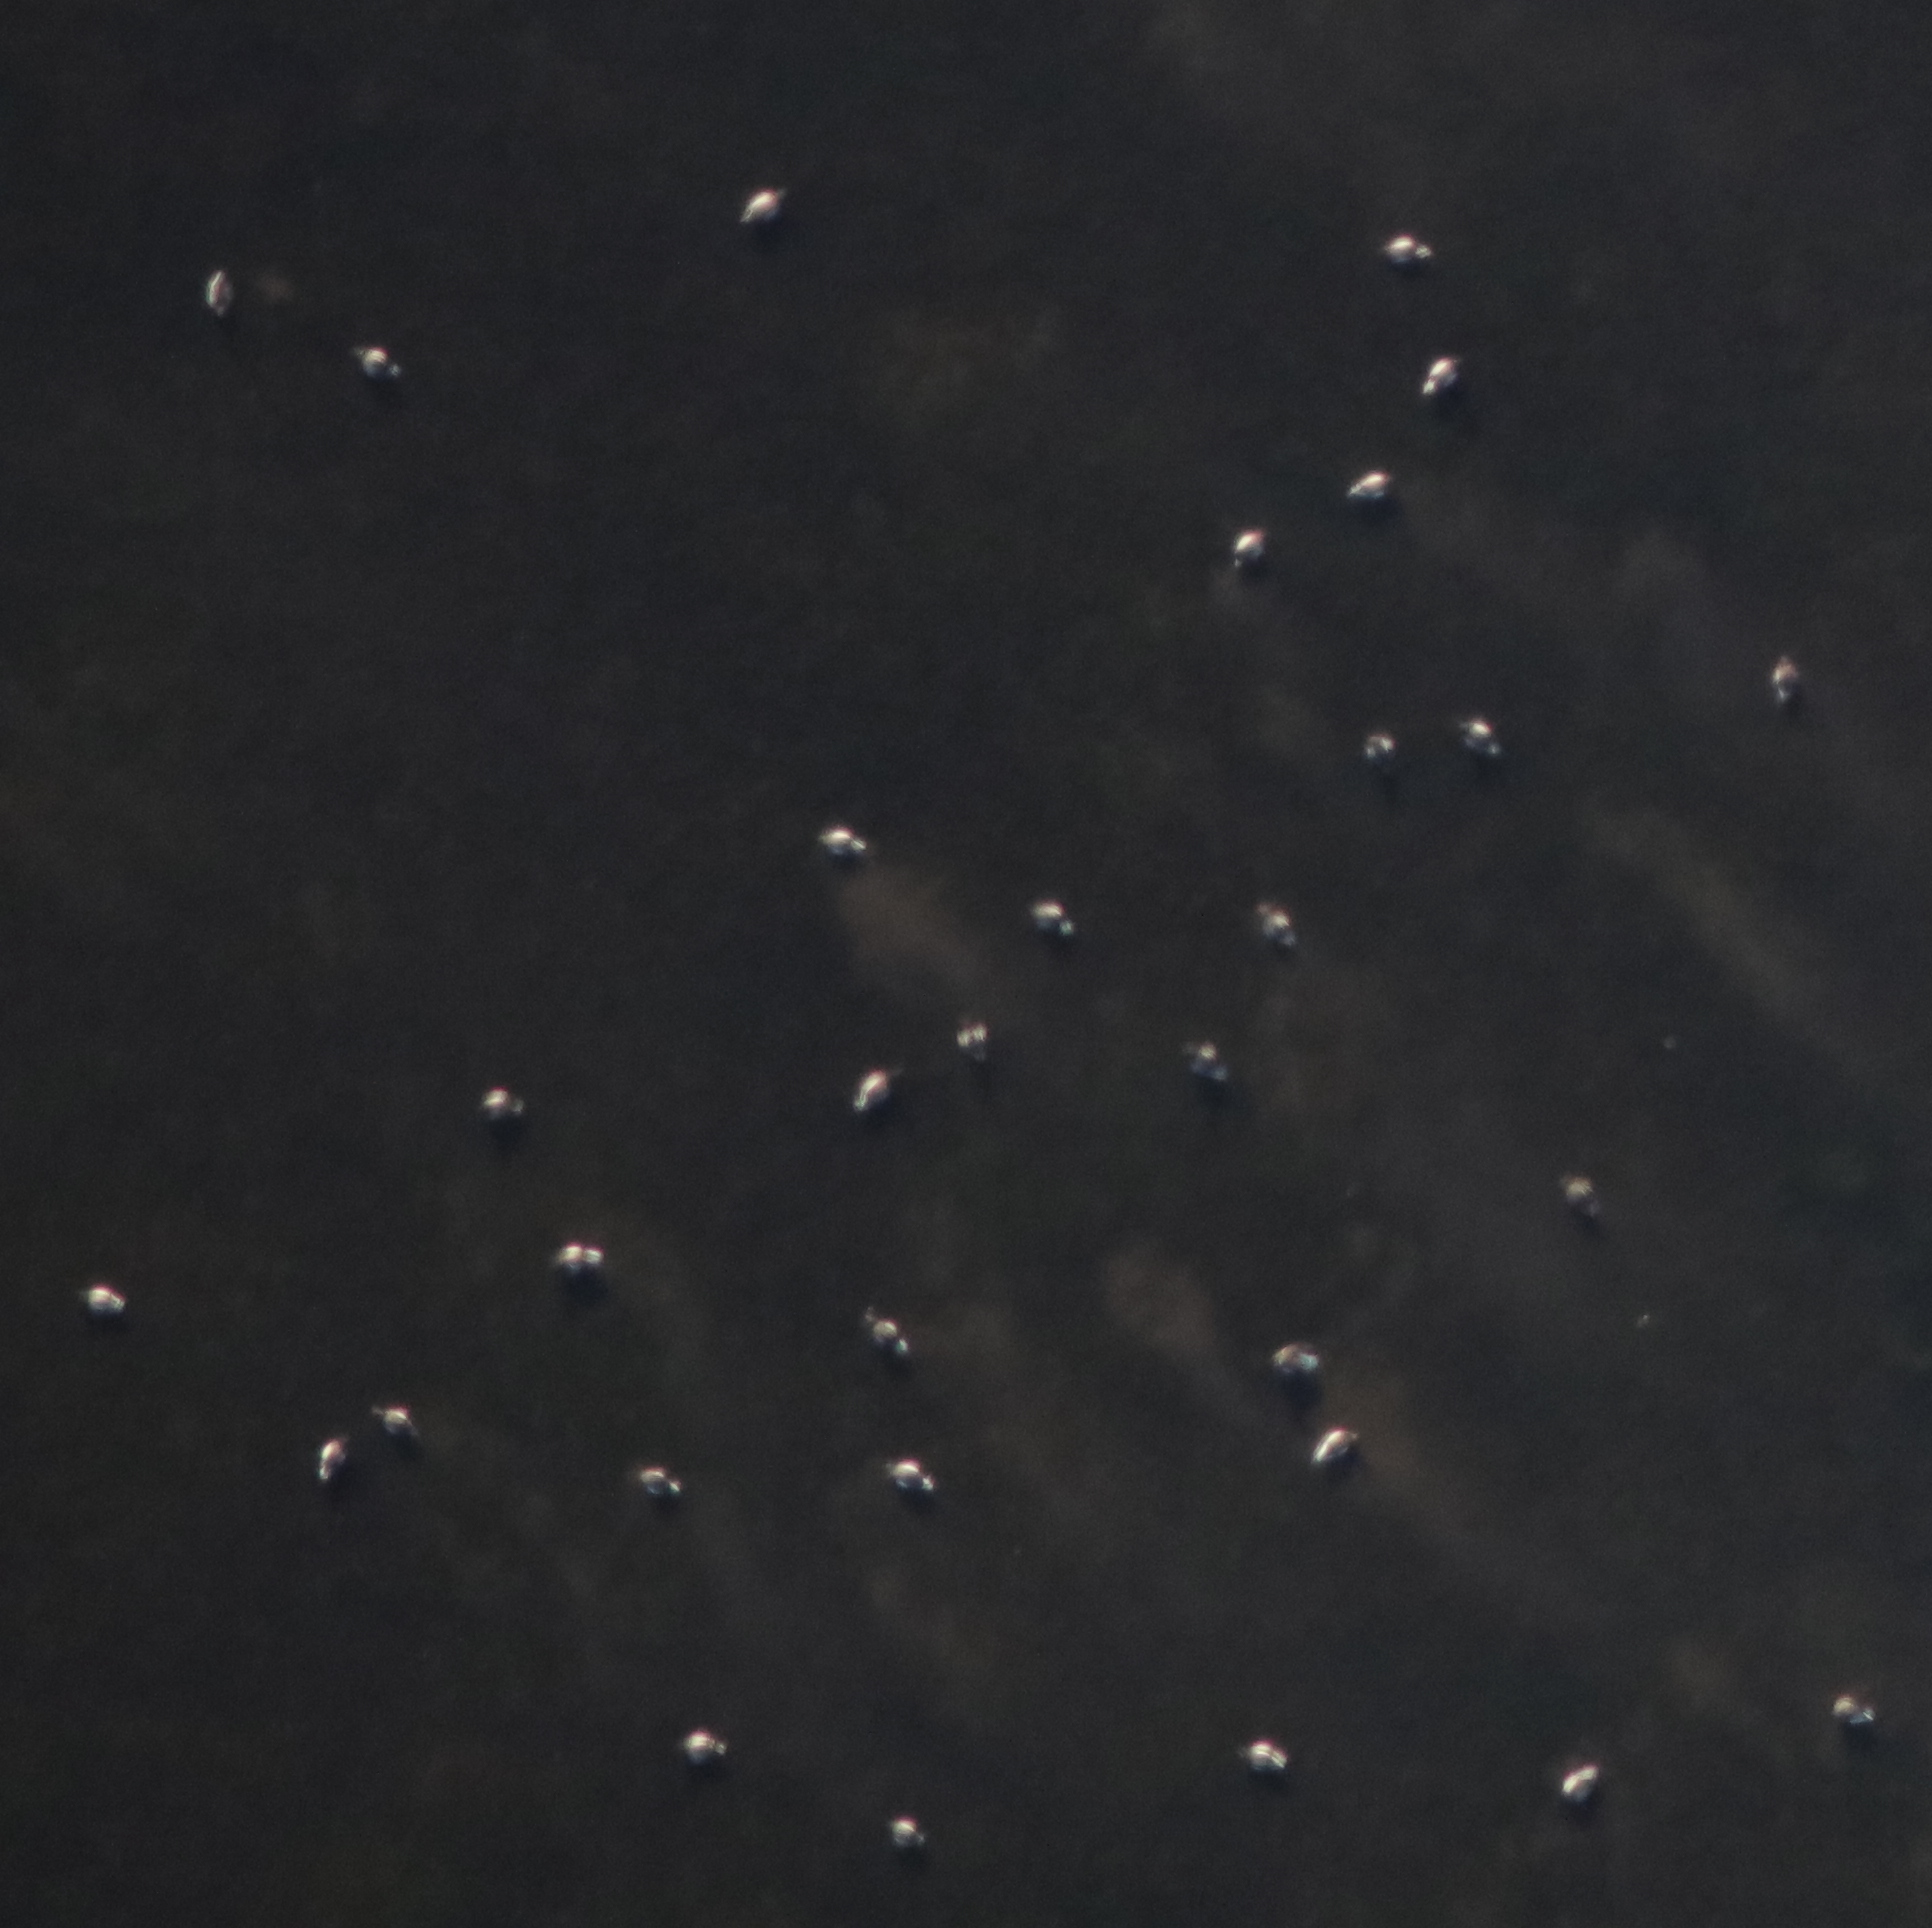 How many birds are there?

32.